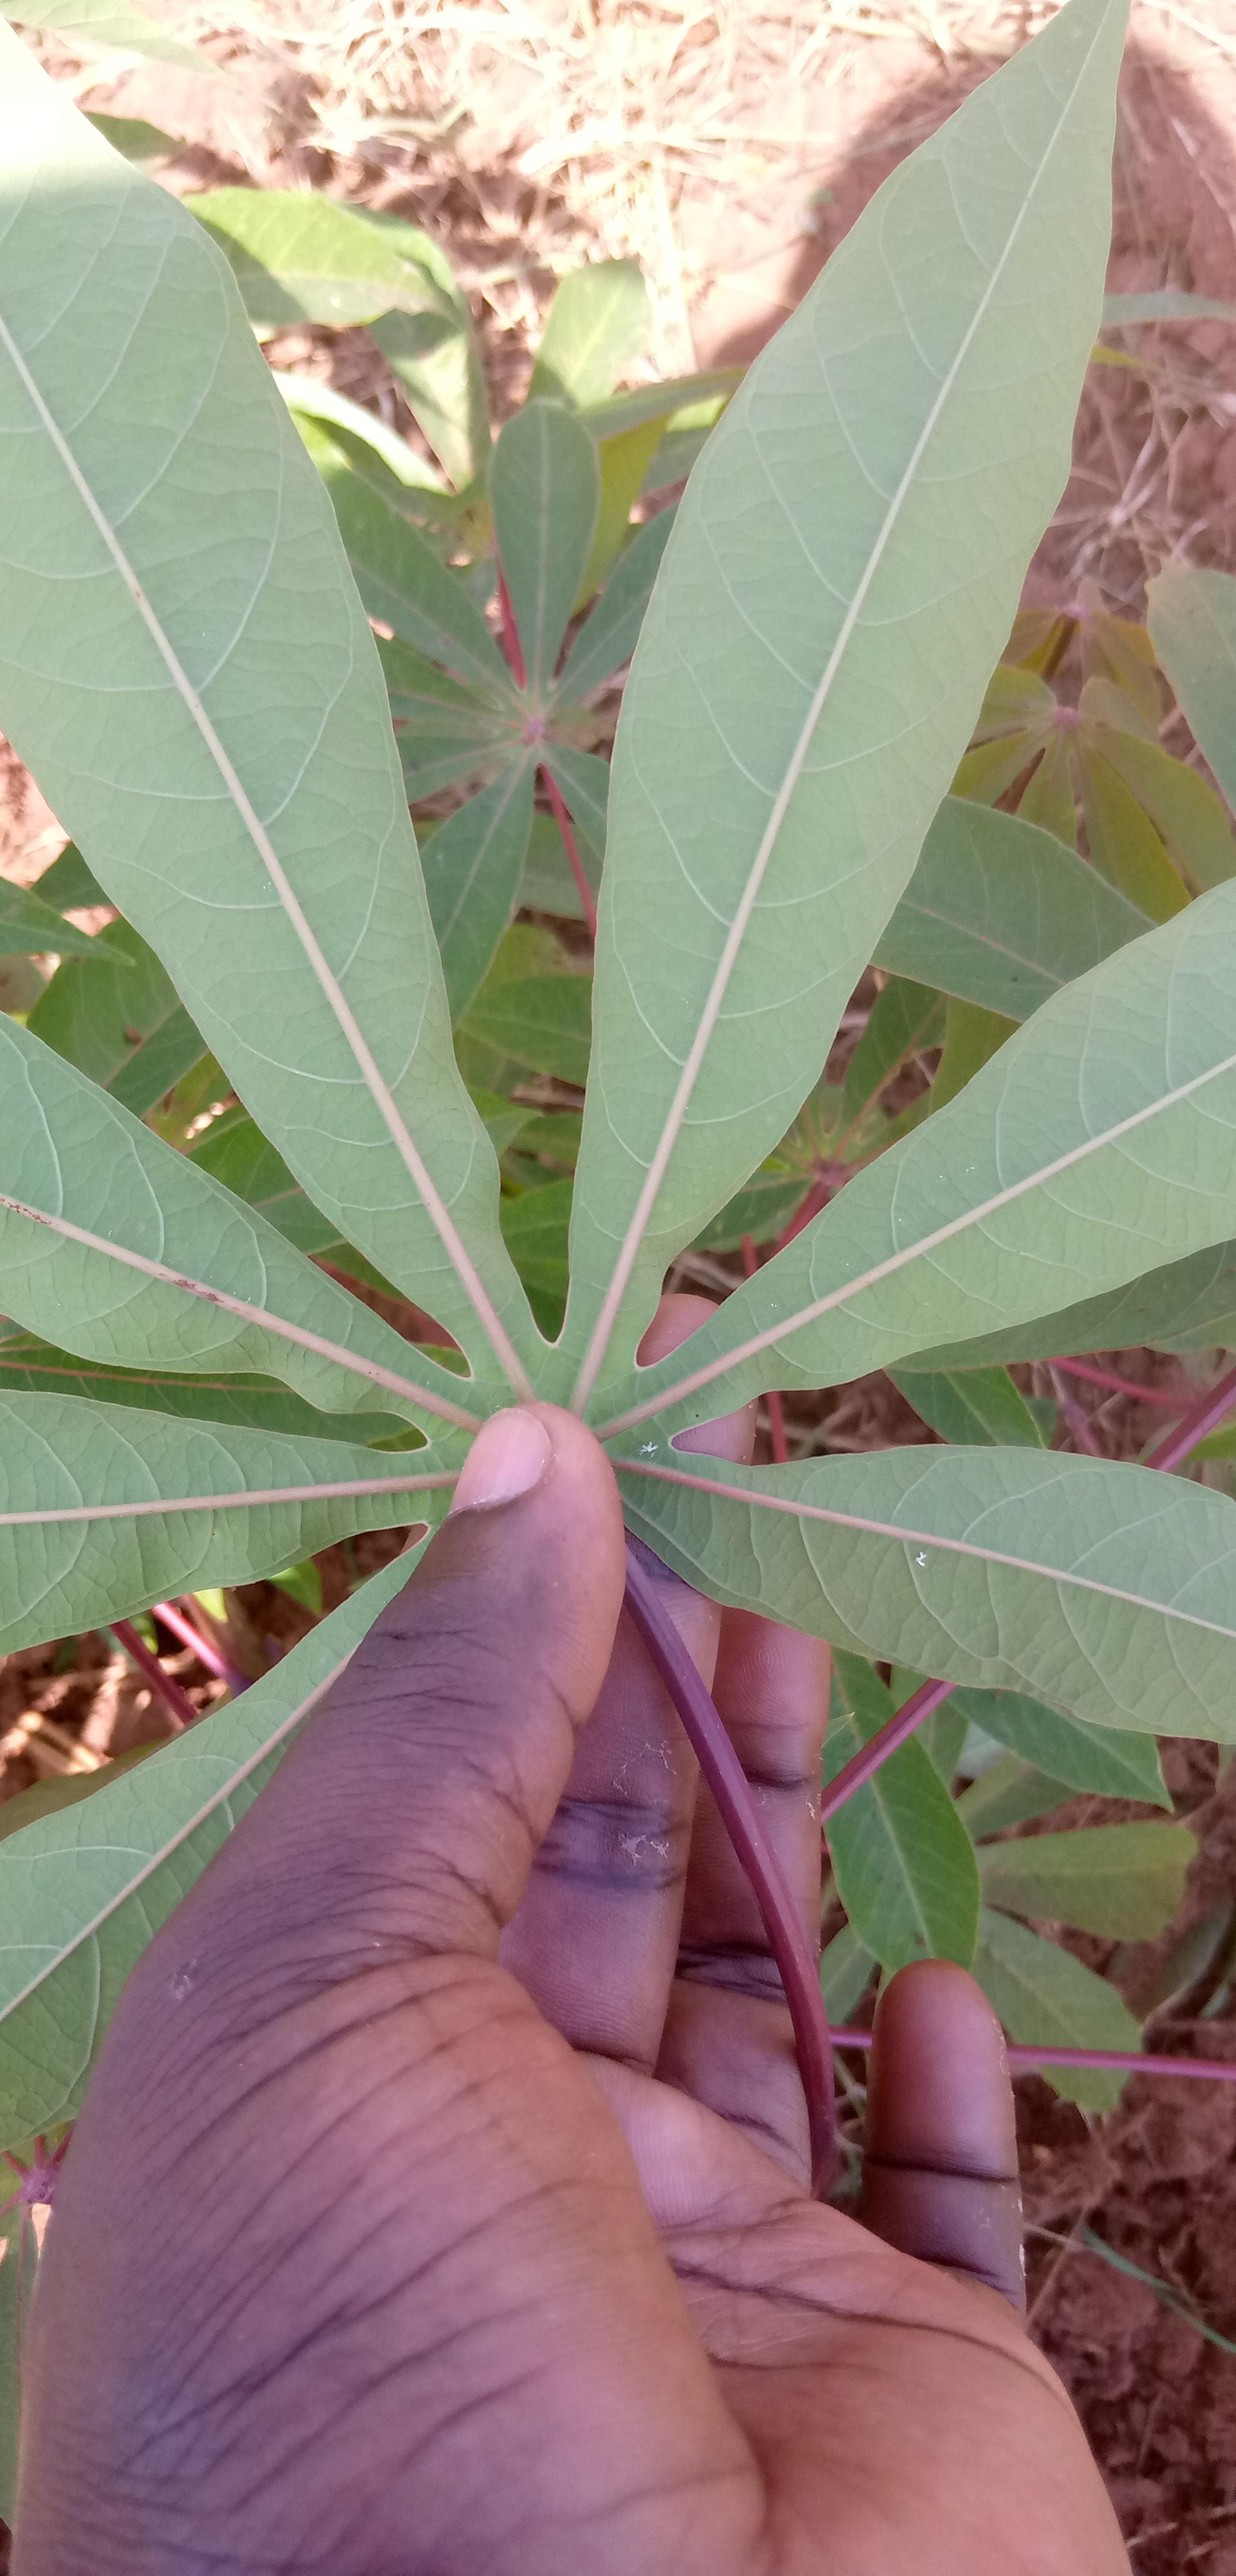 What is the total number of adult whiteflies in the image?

2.